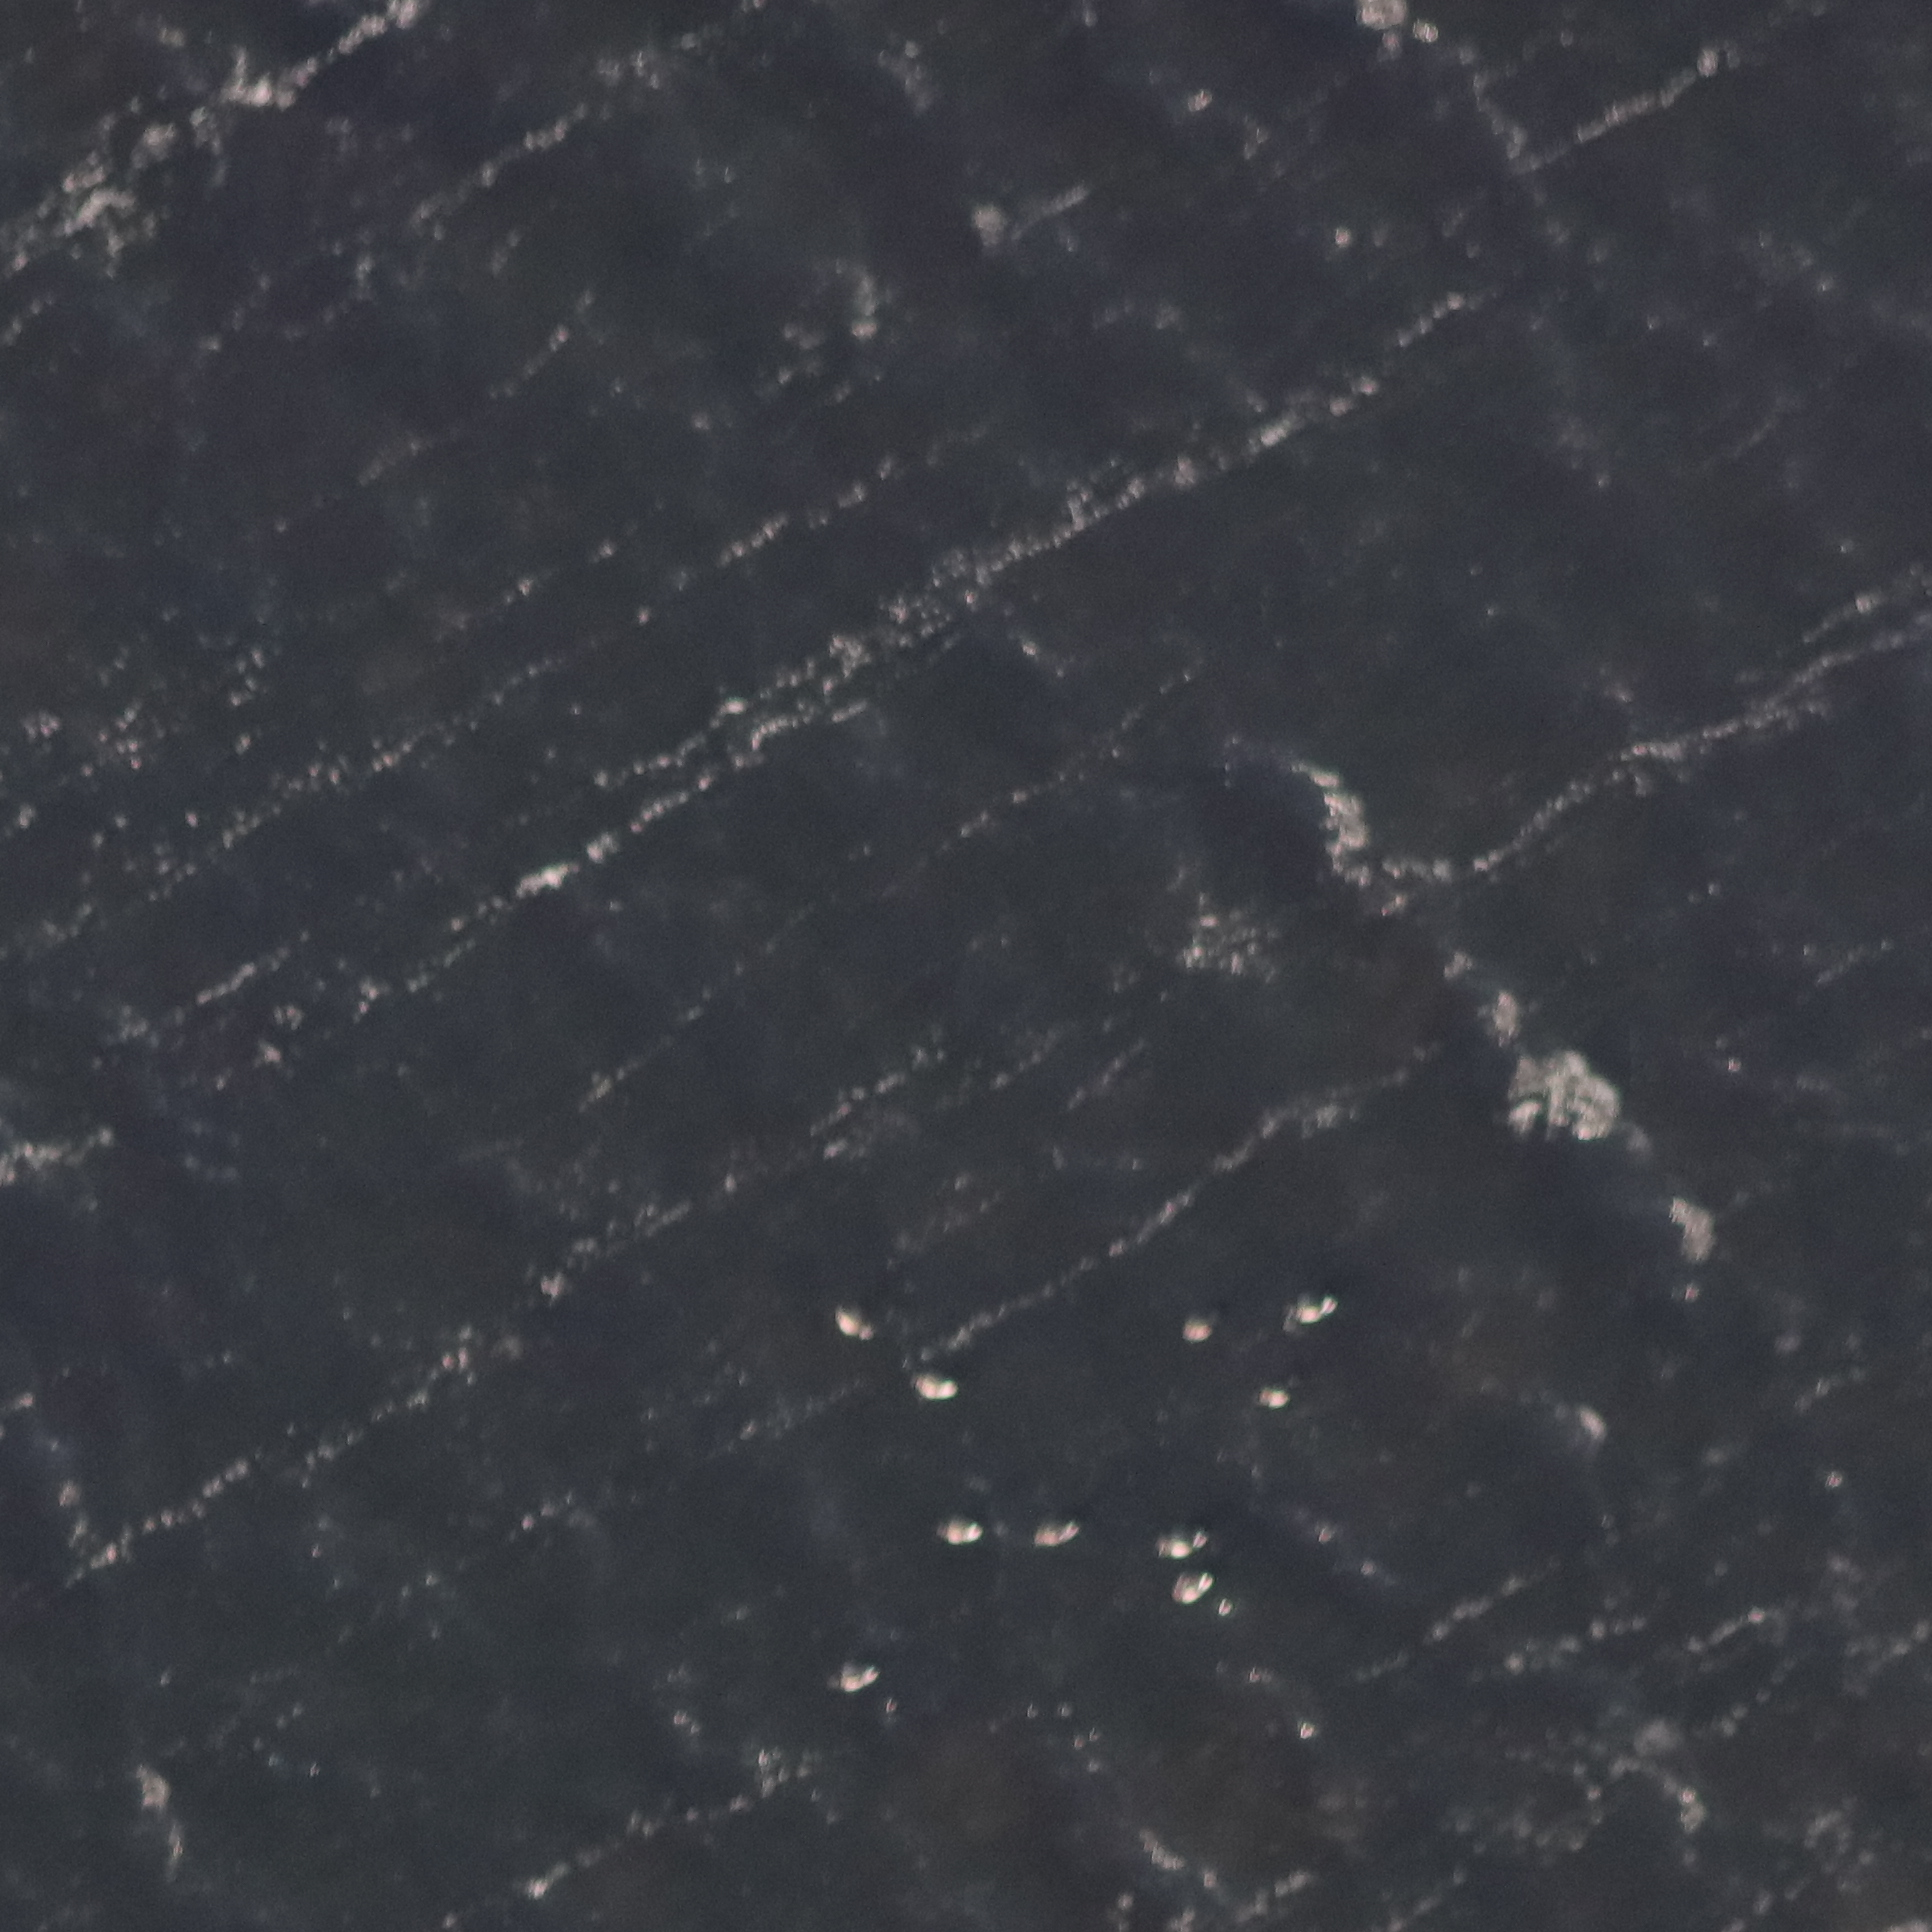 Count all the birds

10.